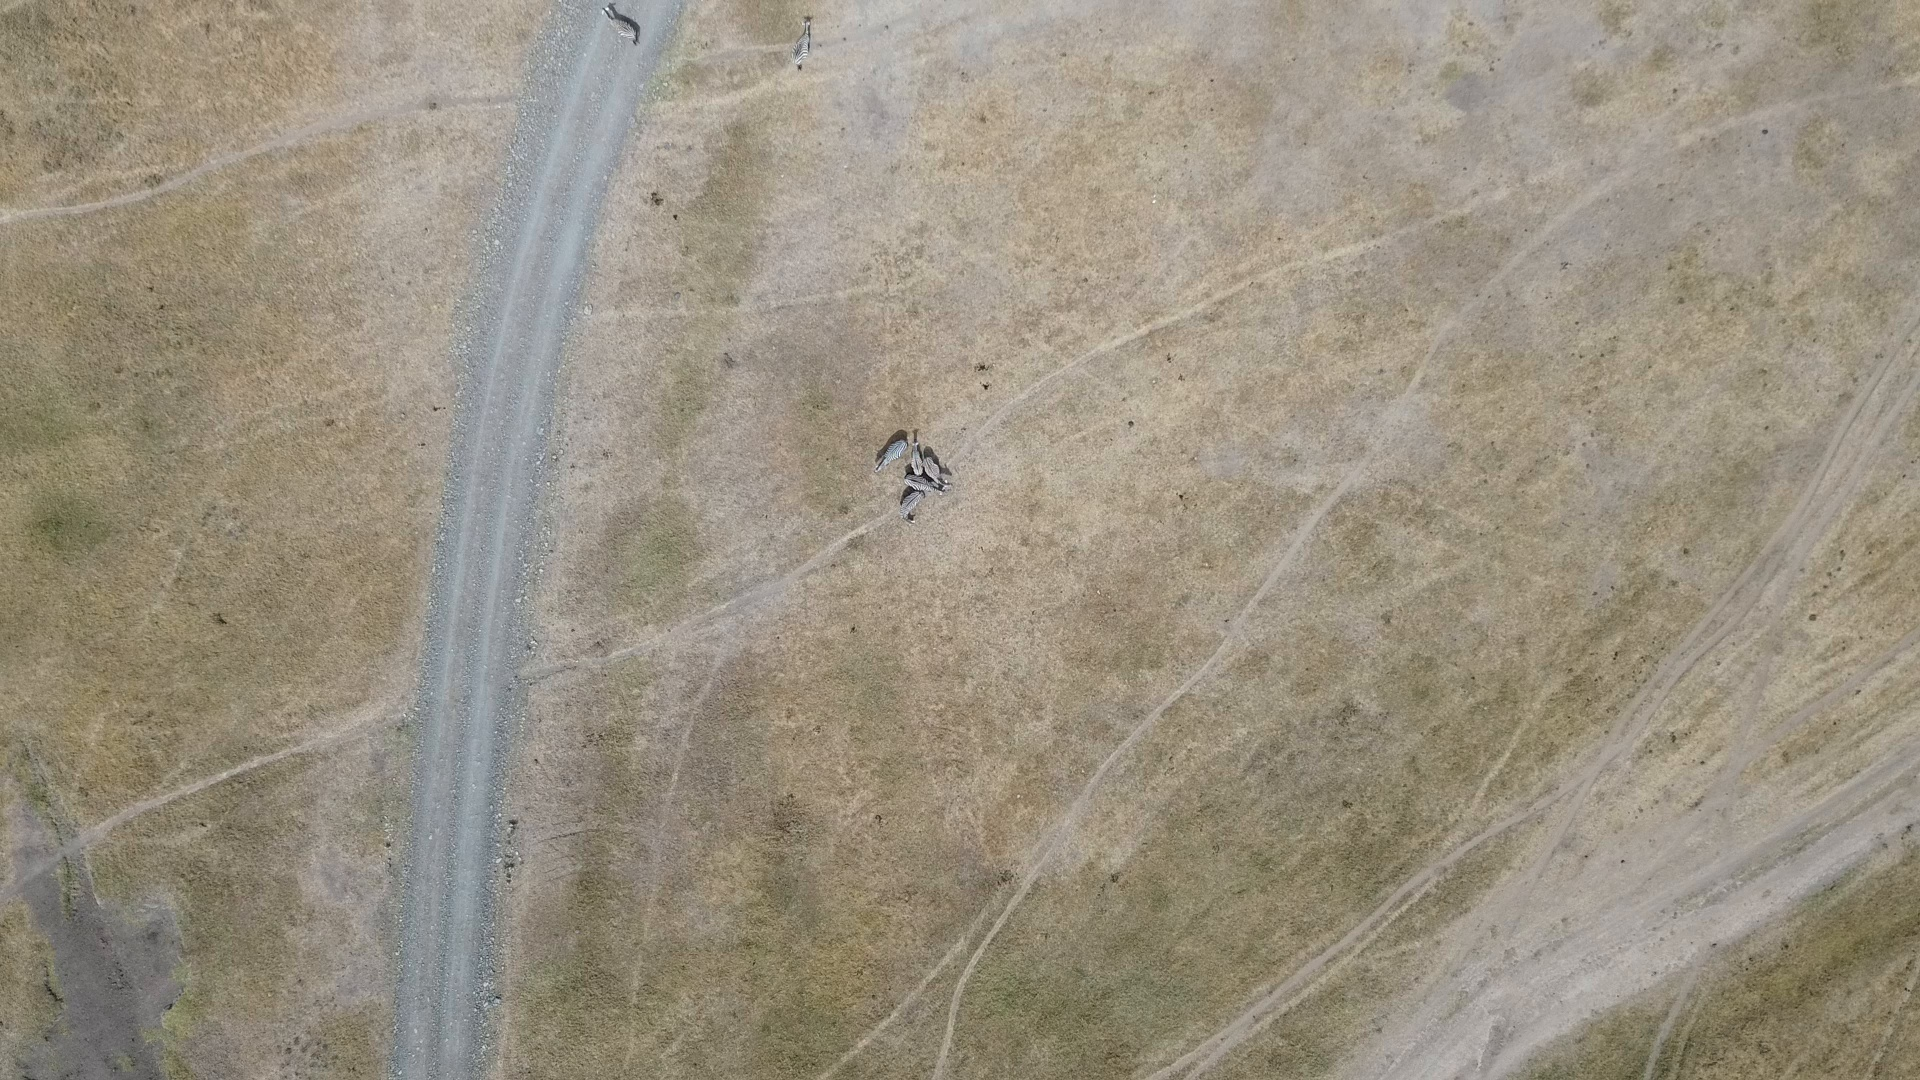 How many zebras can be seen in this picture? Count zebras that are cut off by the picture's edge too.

7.